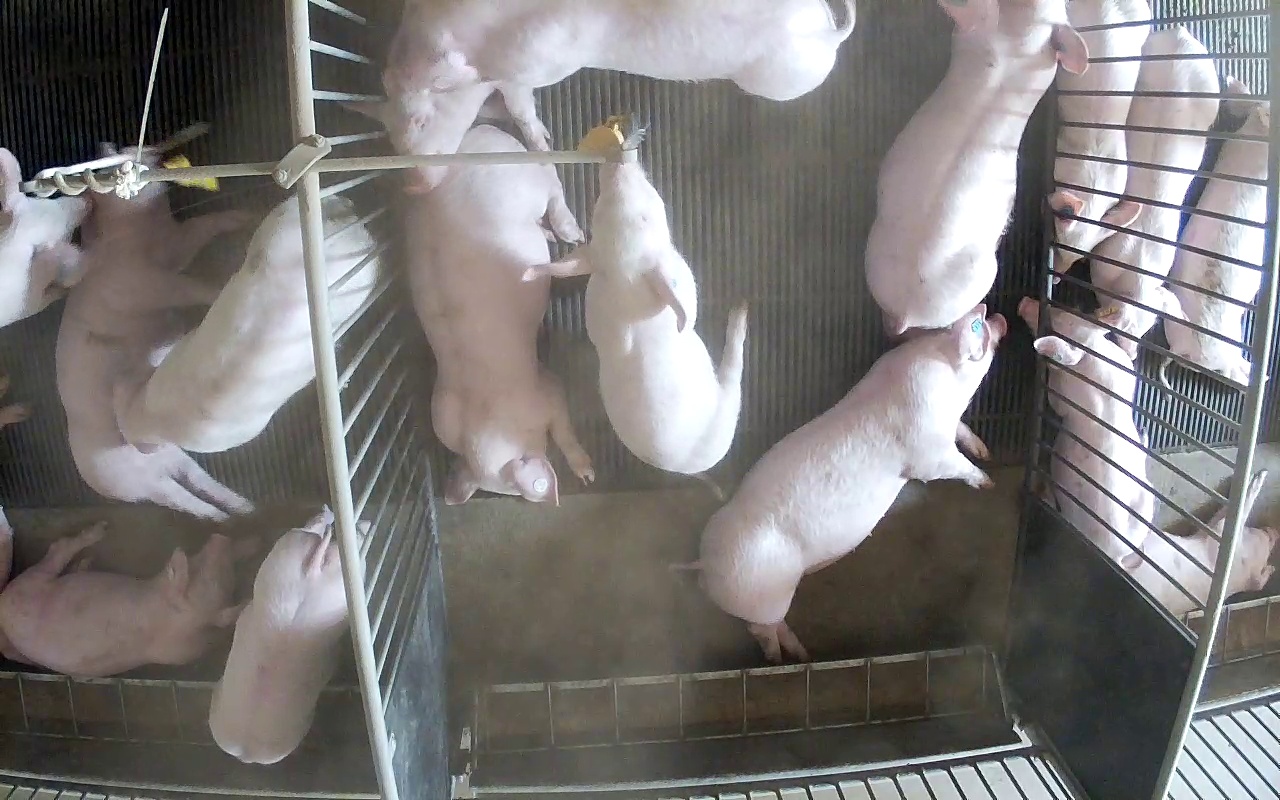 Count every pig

15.